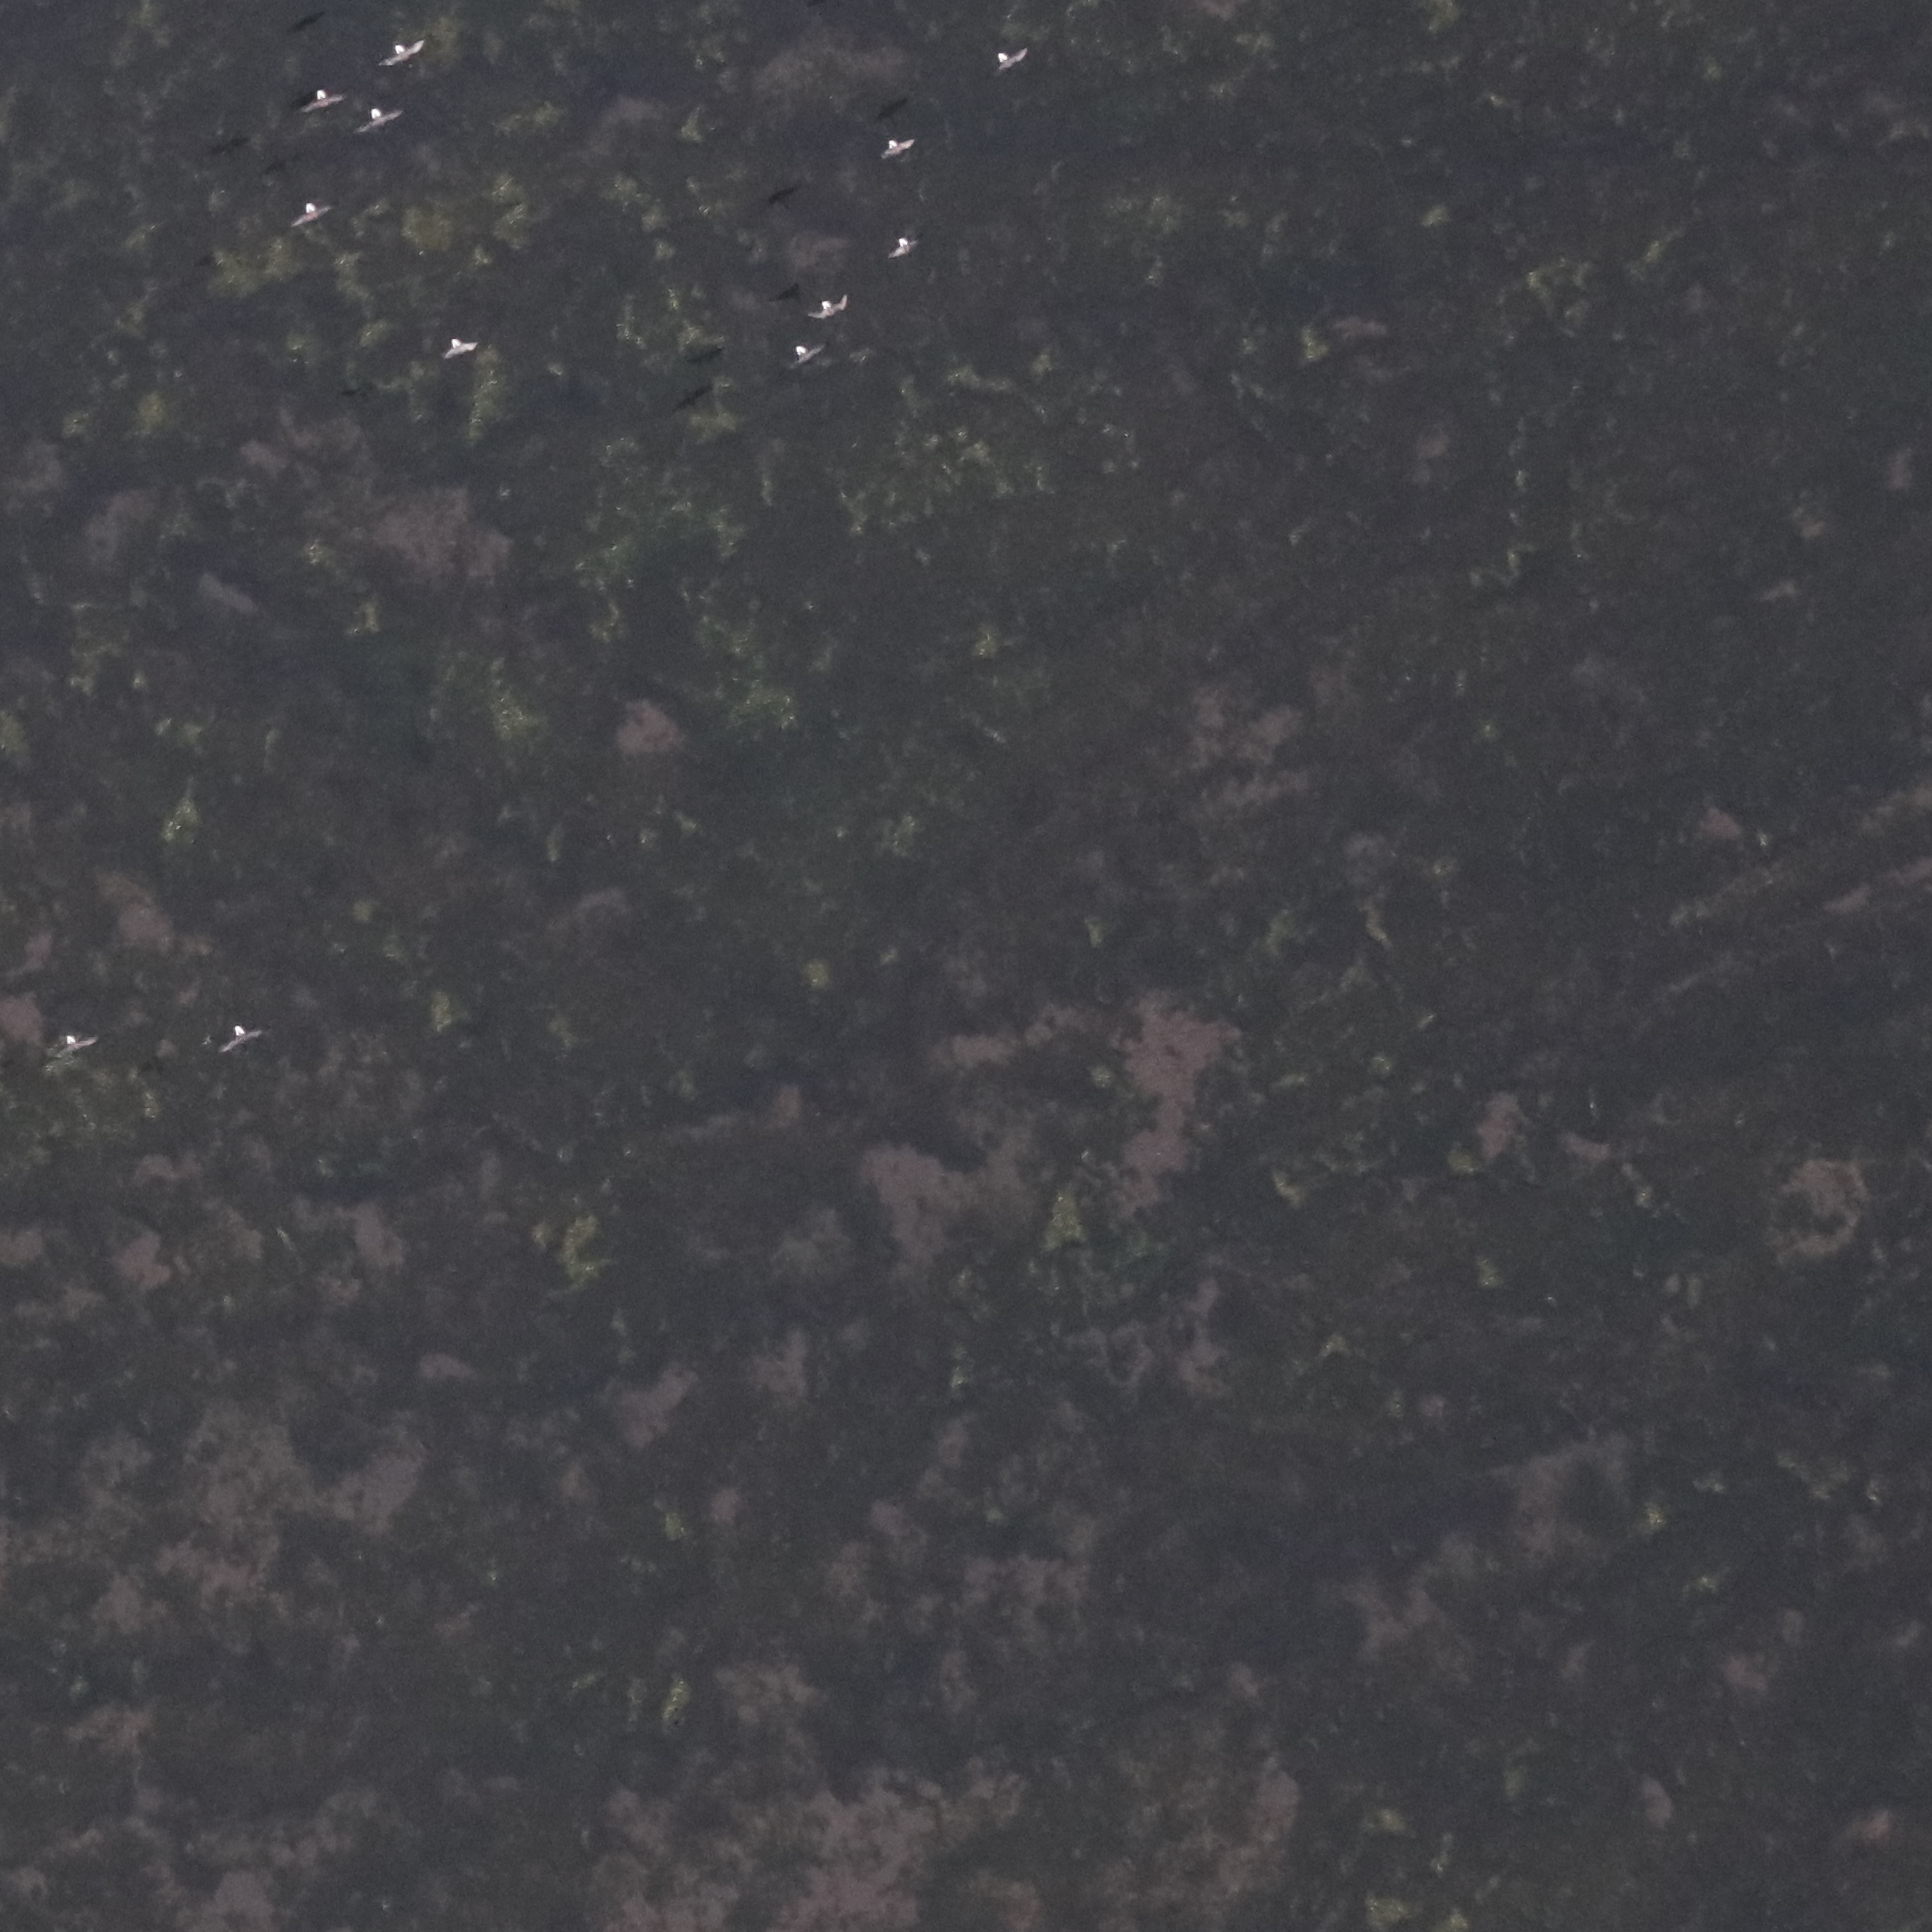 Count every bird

12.